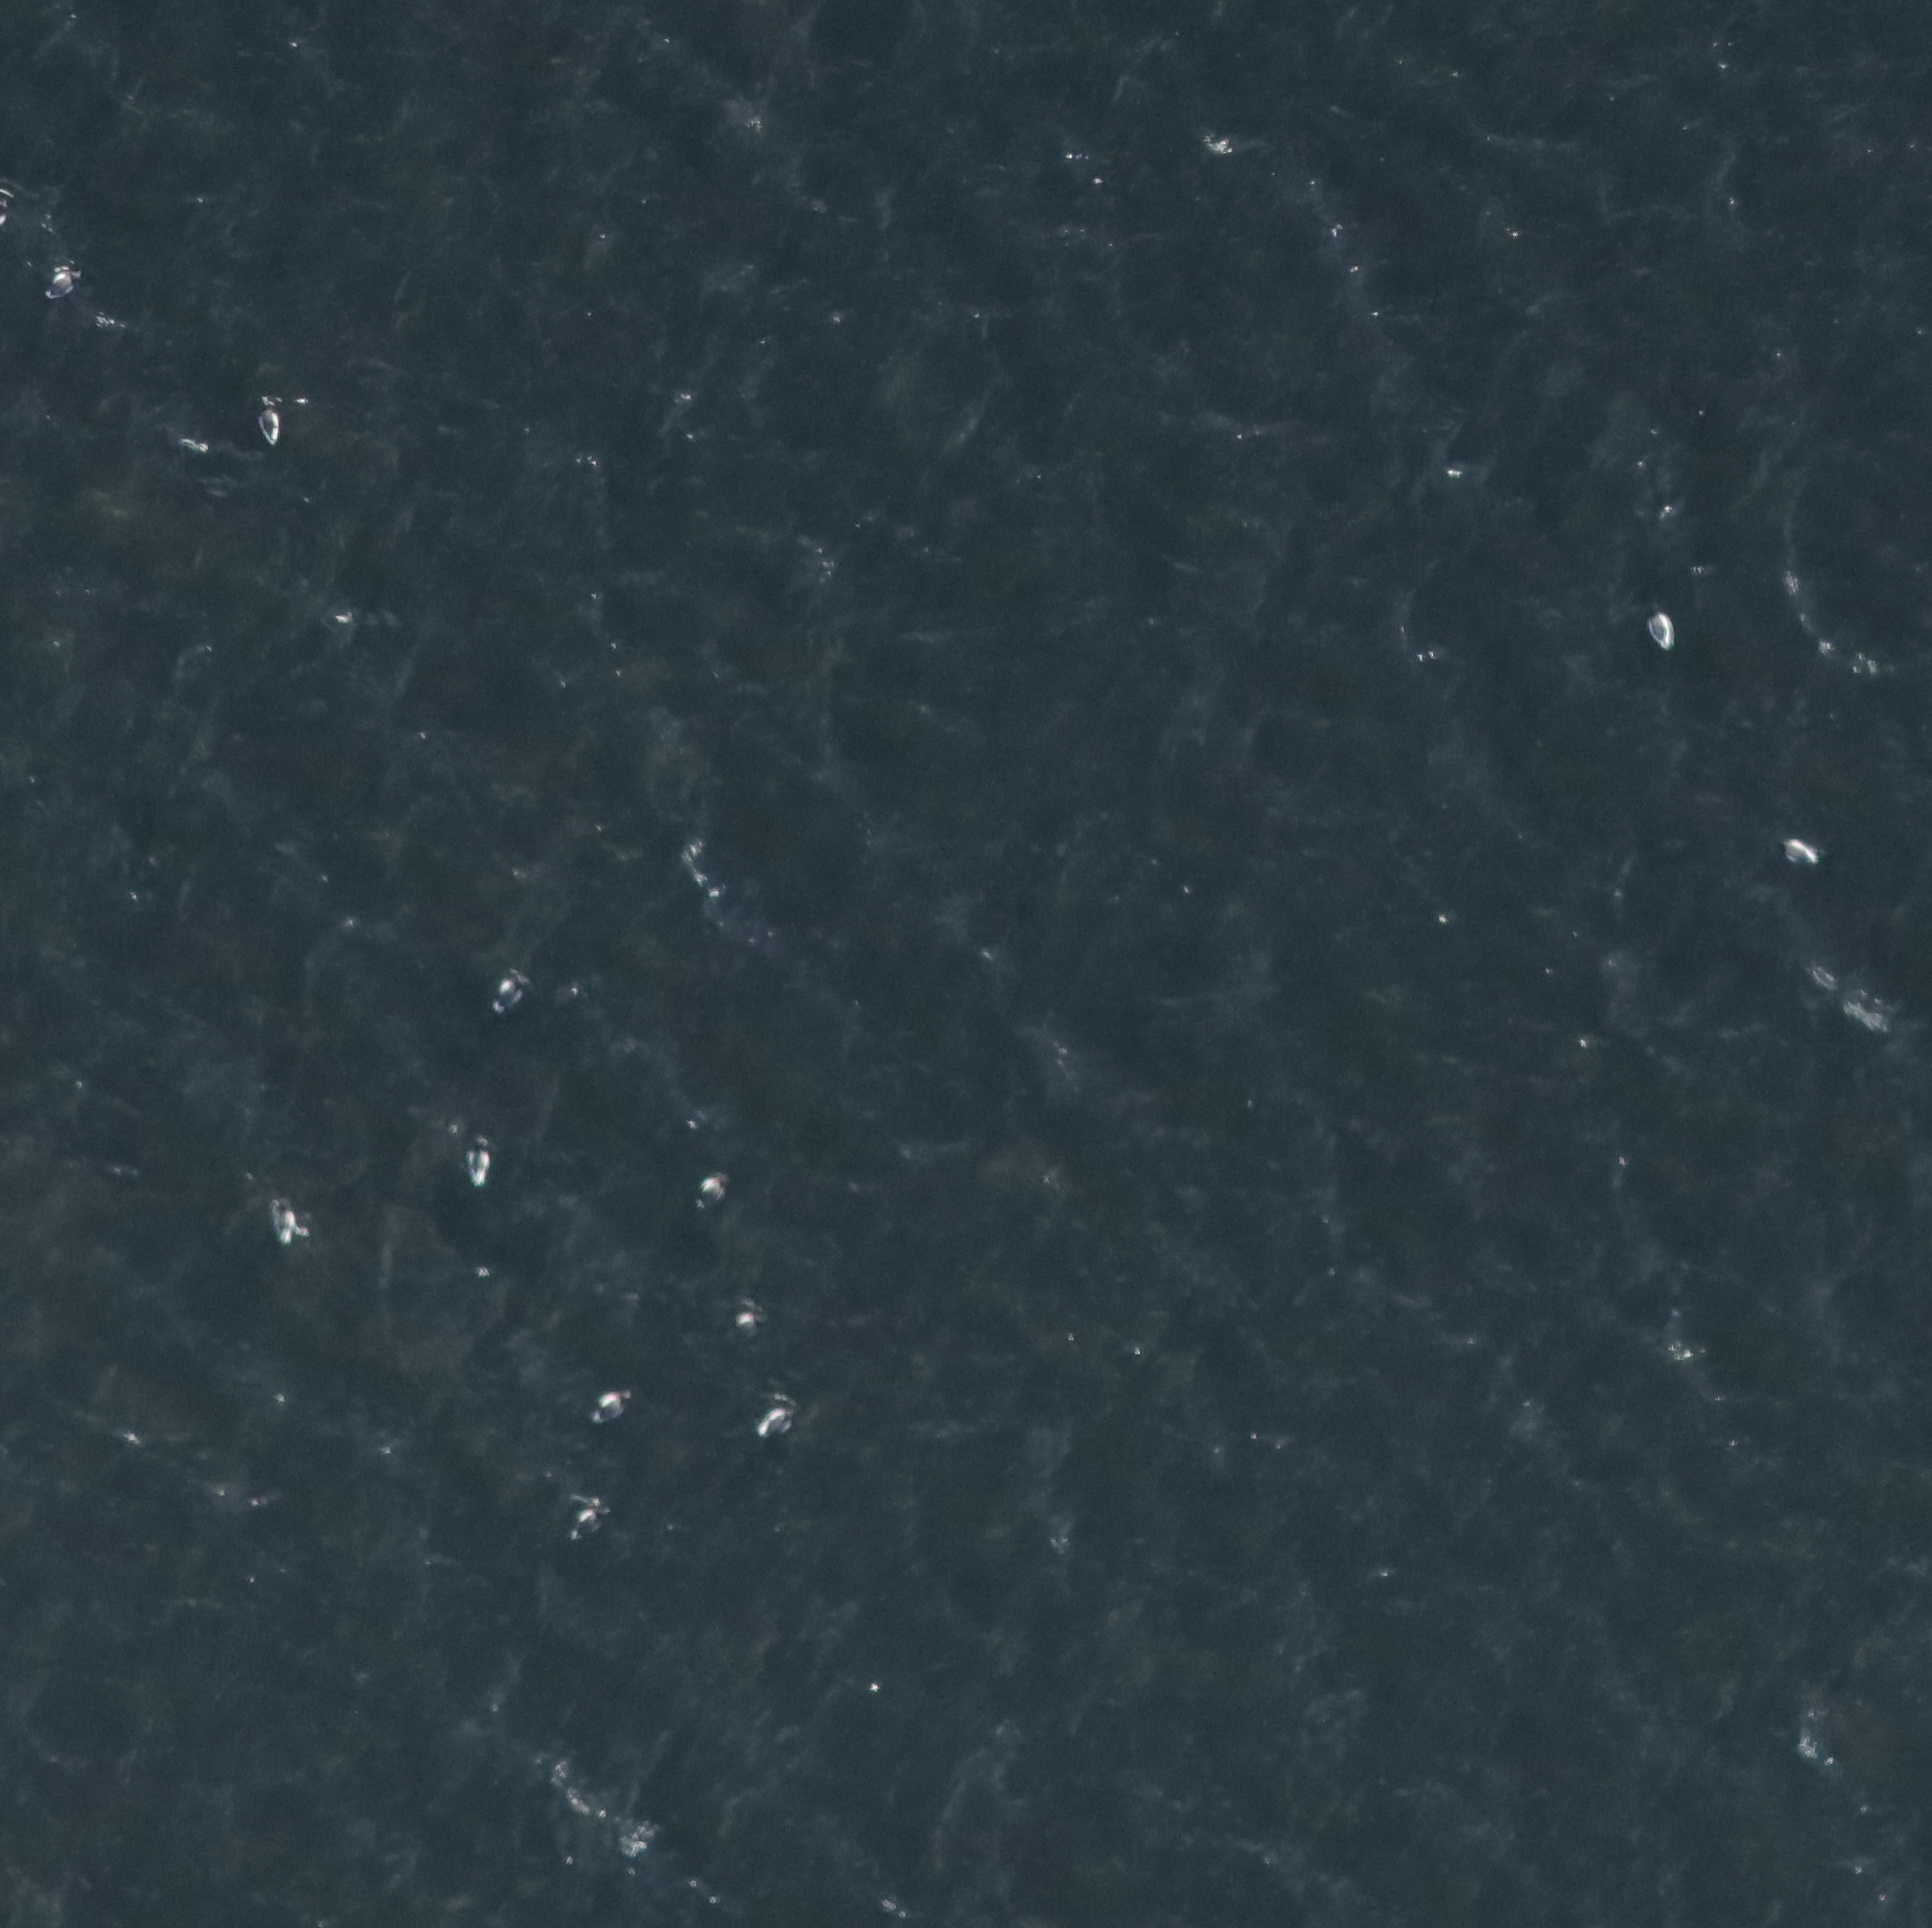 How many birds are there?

12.